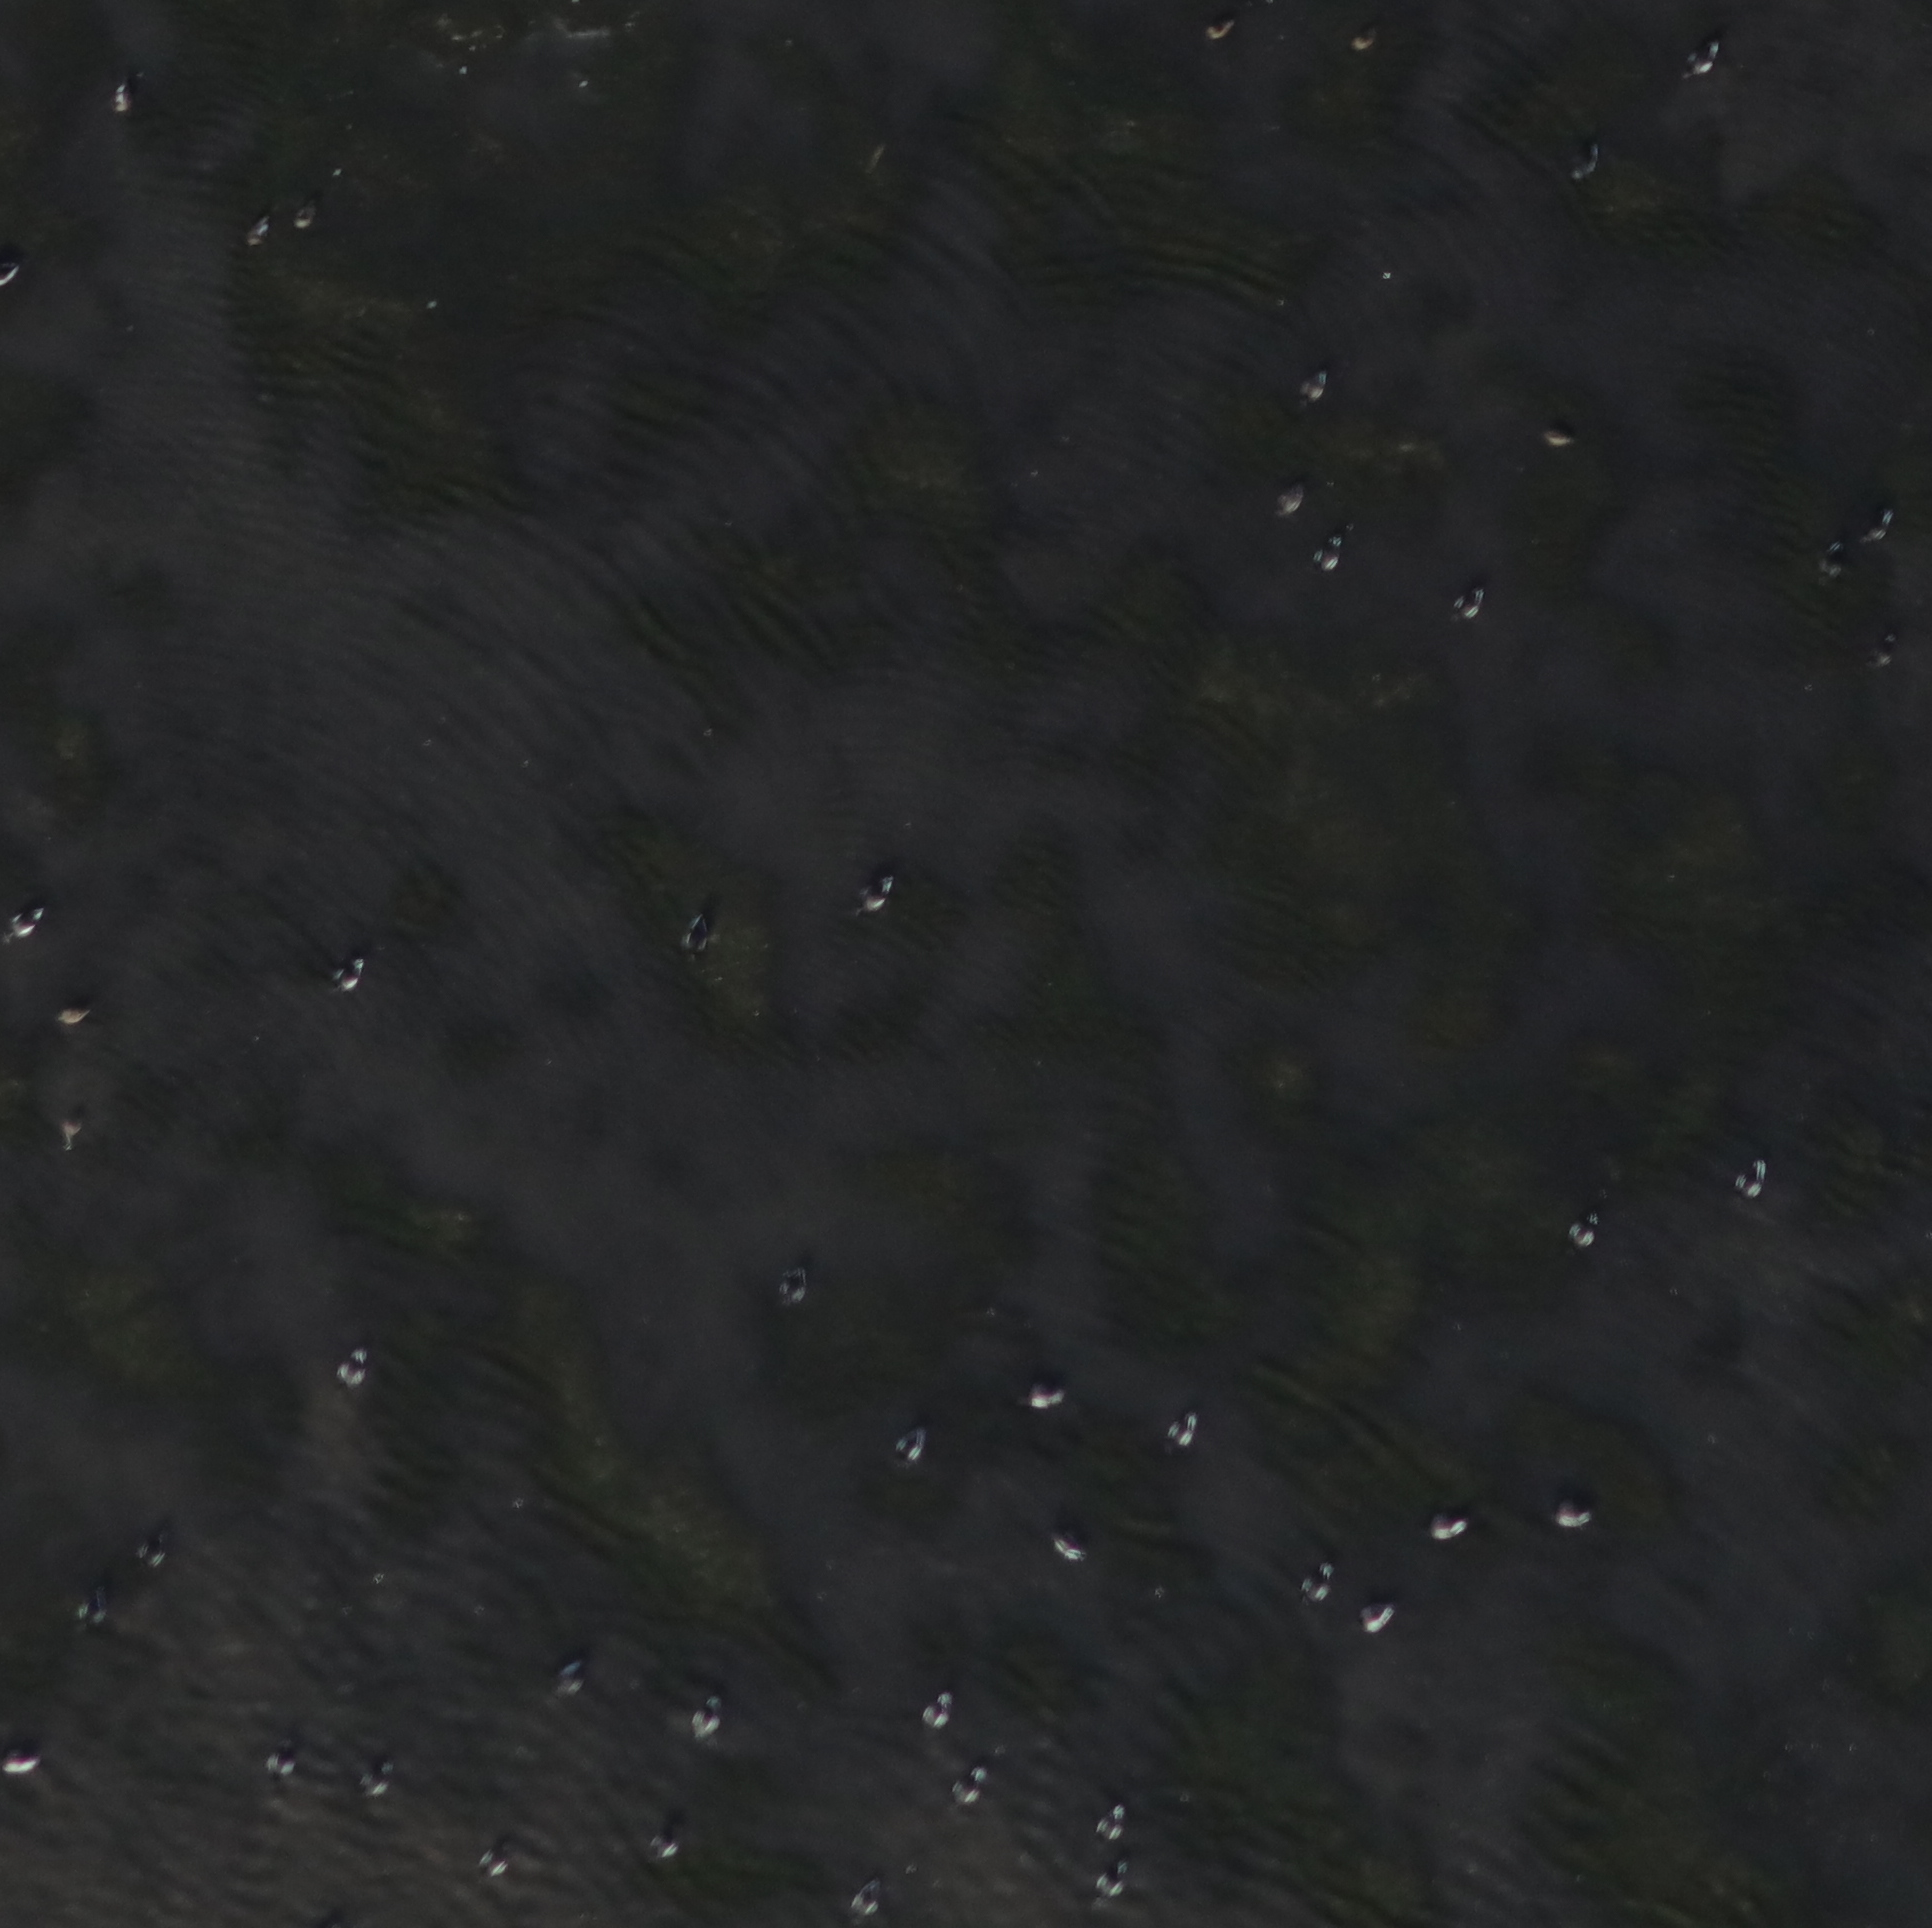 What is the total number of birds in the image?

48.